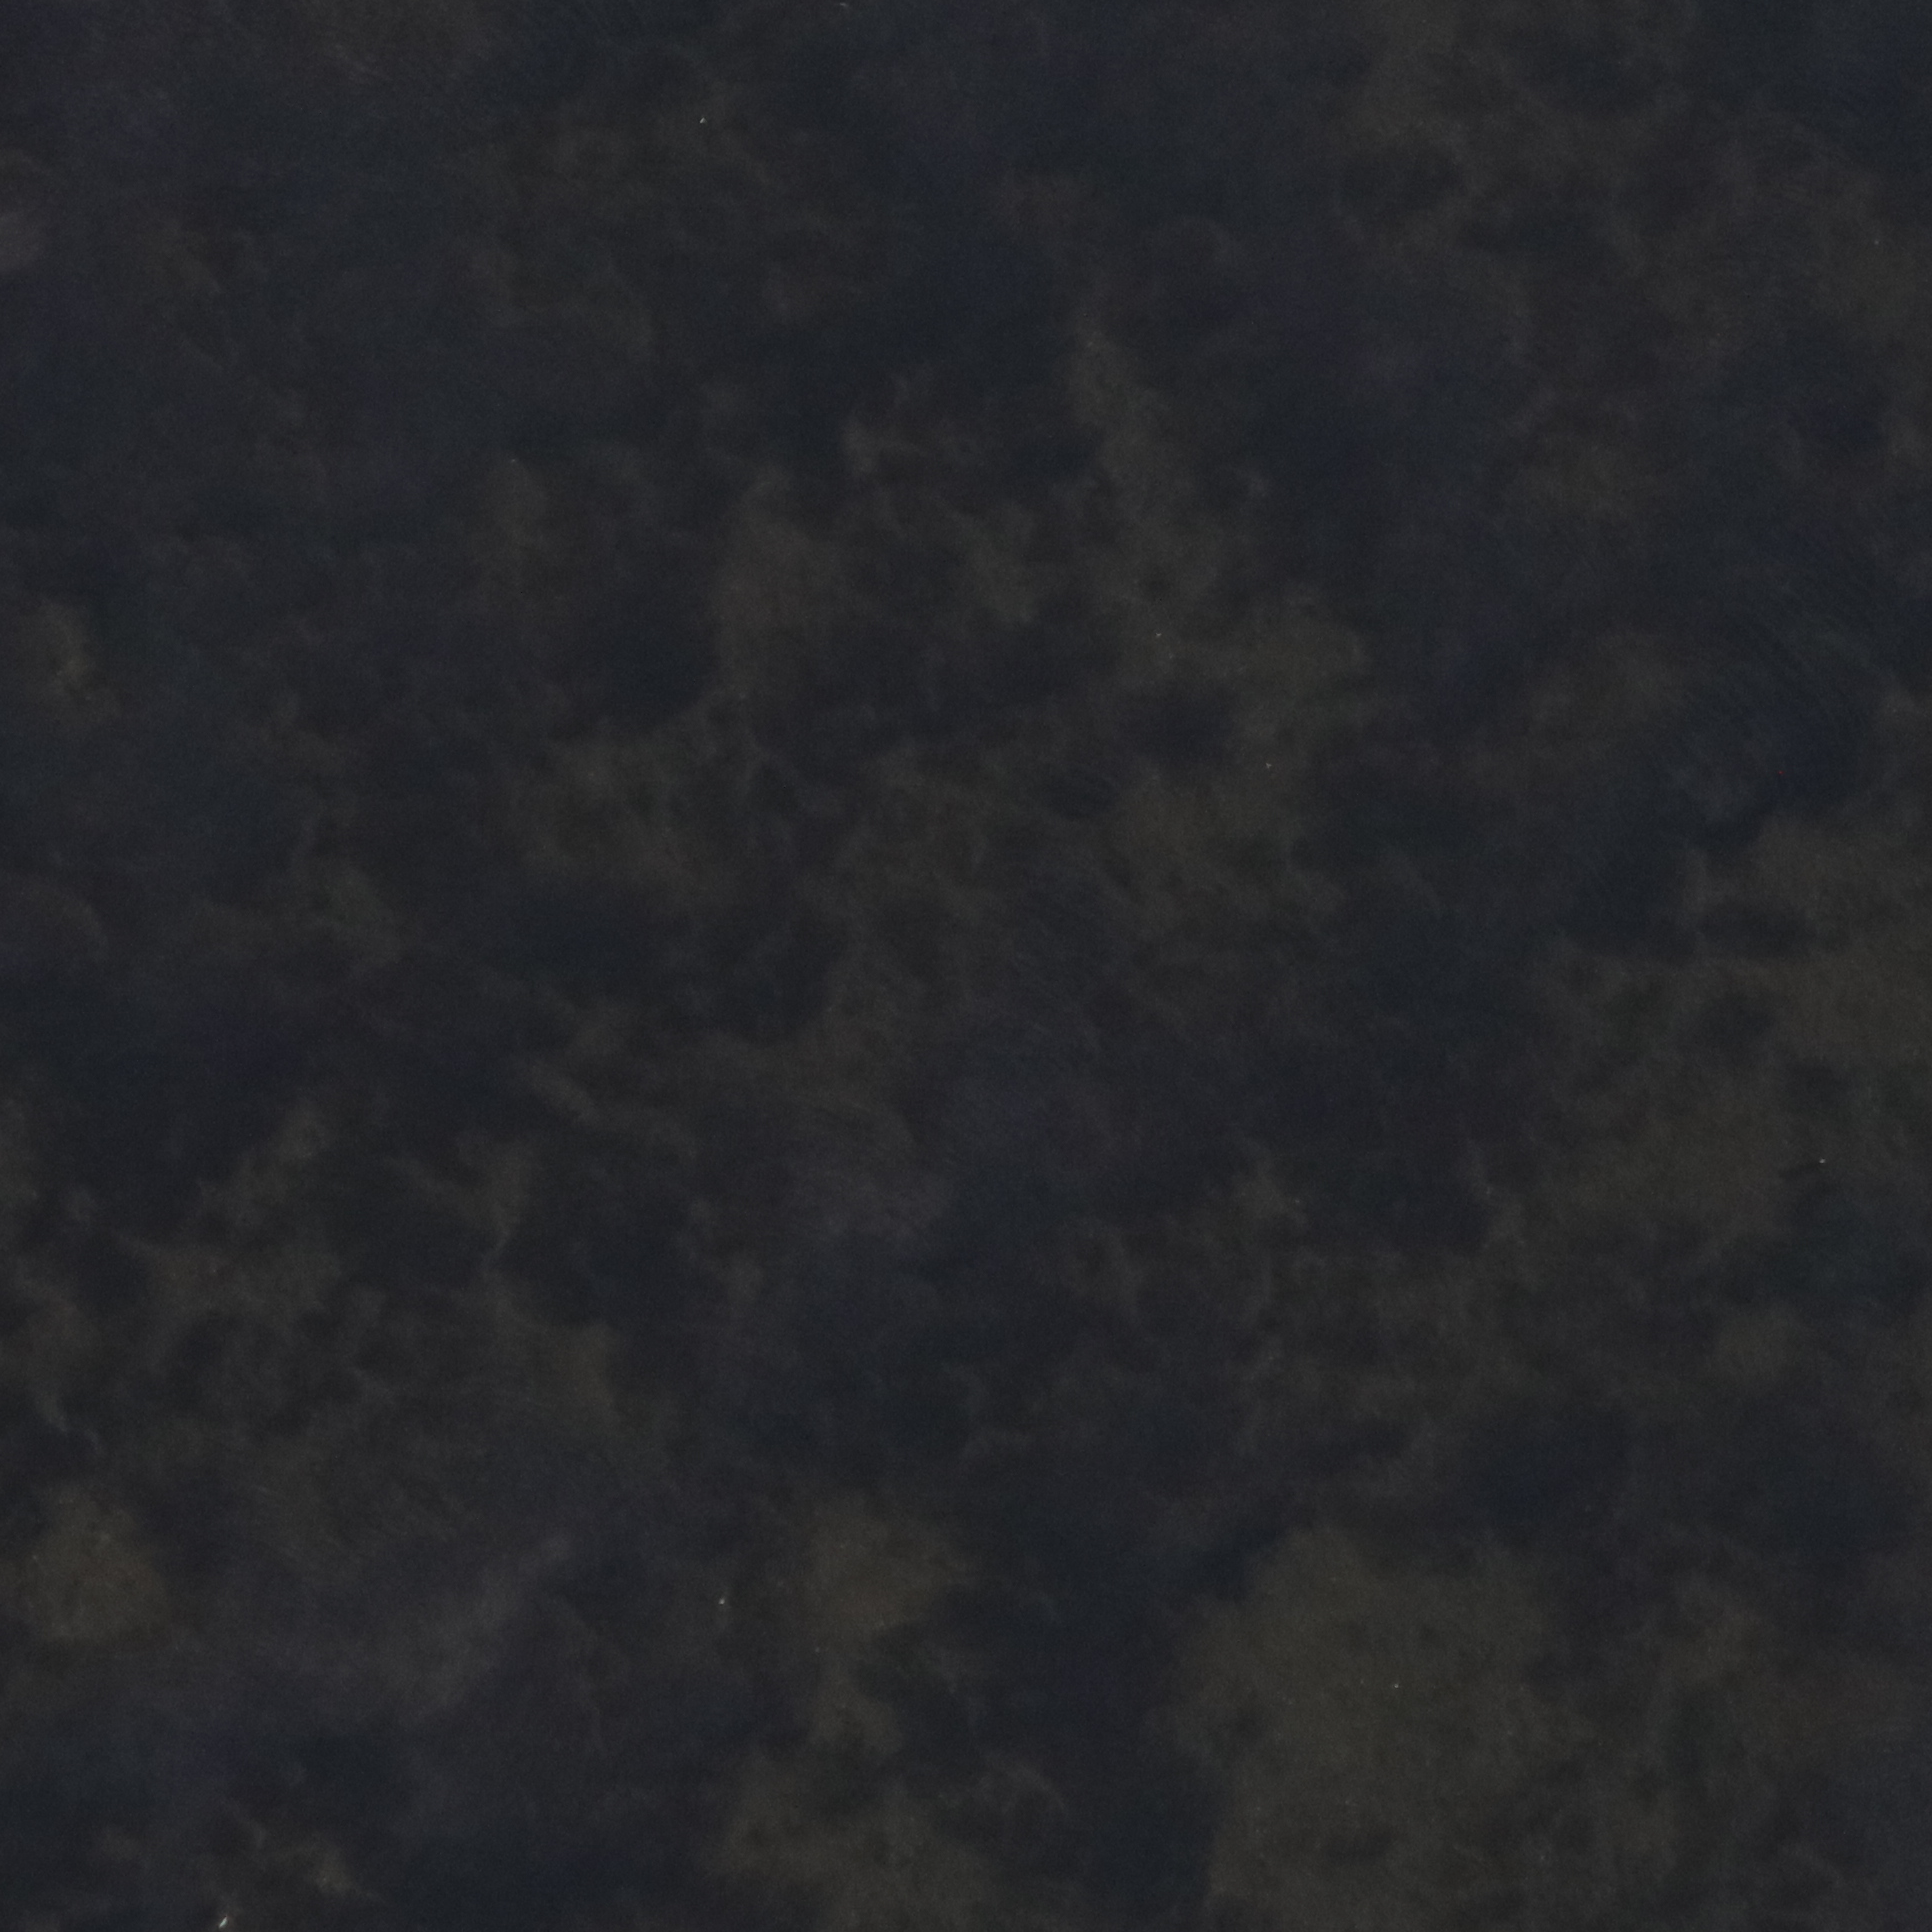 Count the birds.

0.